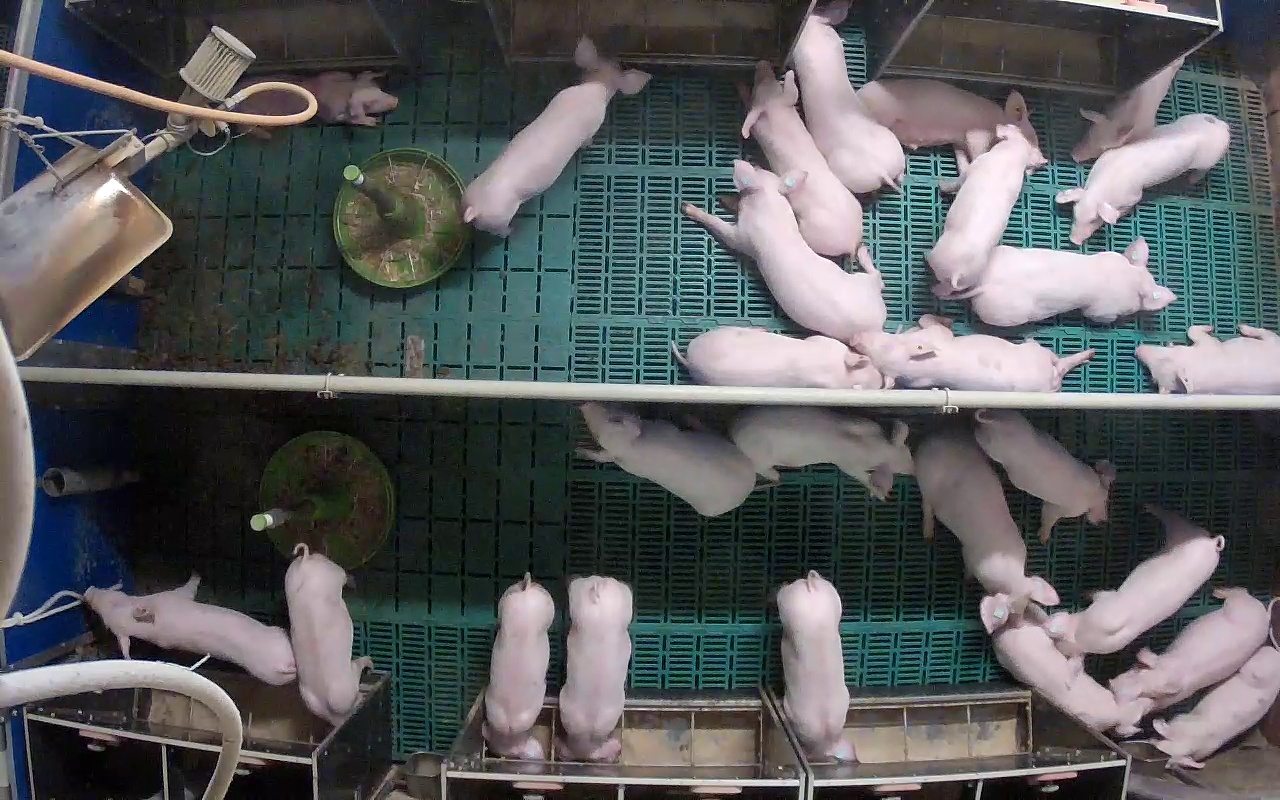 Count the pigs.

26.